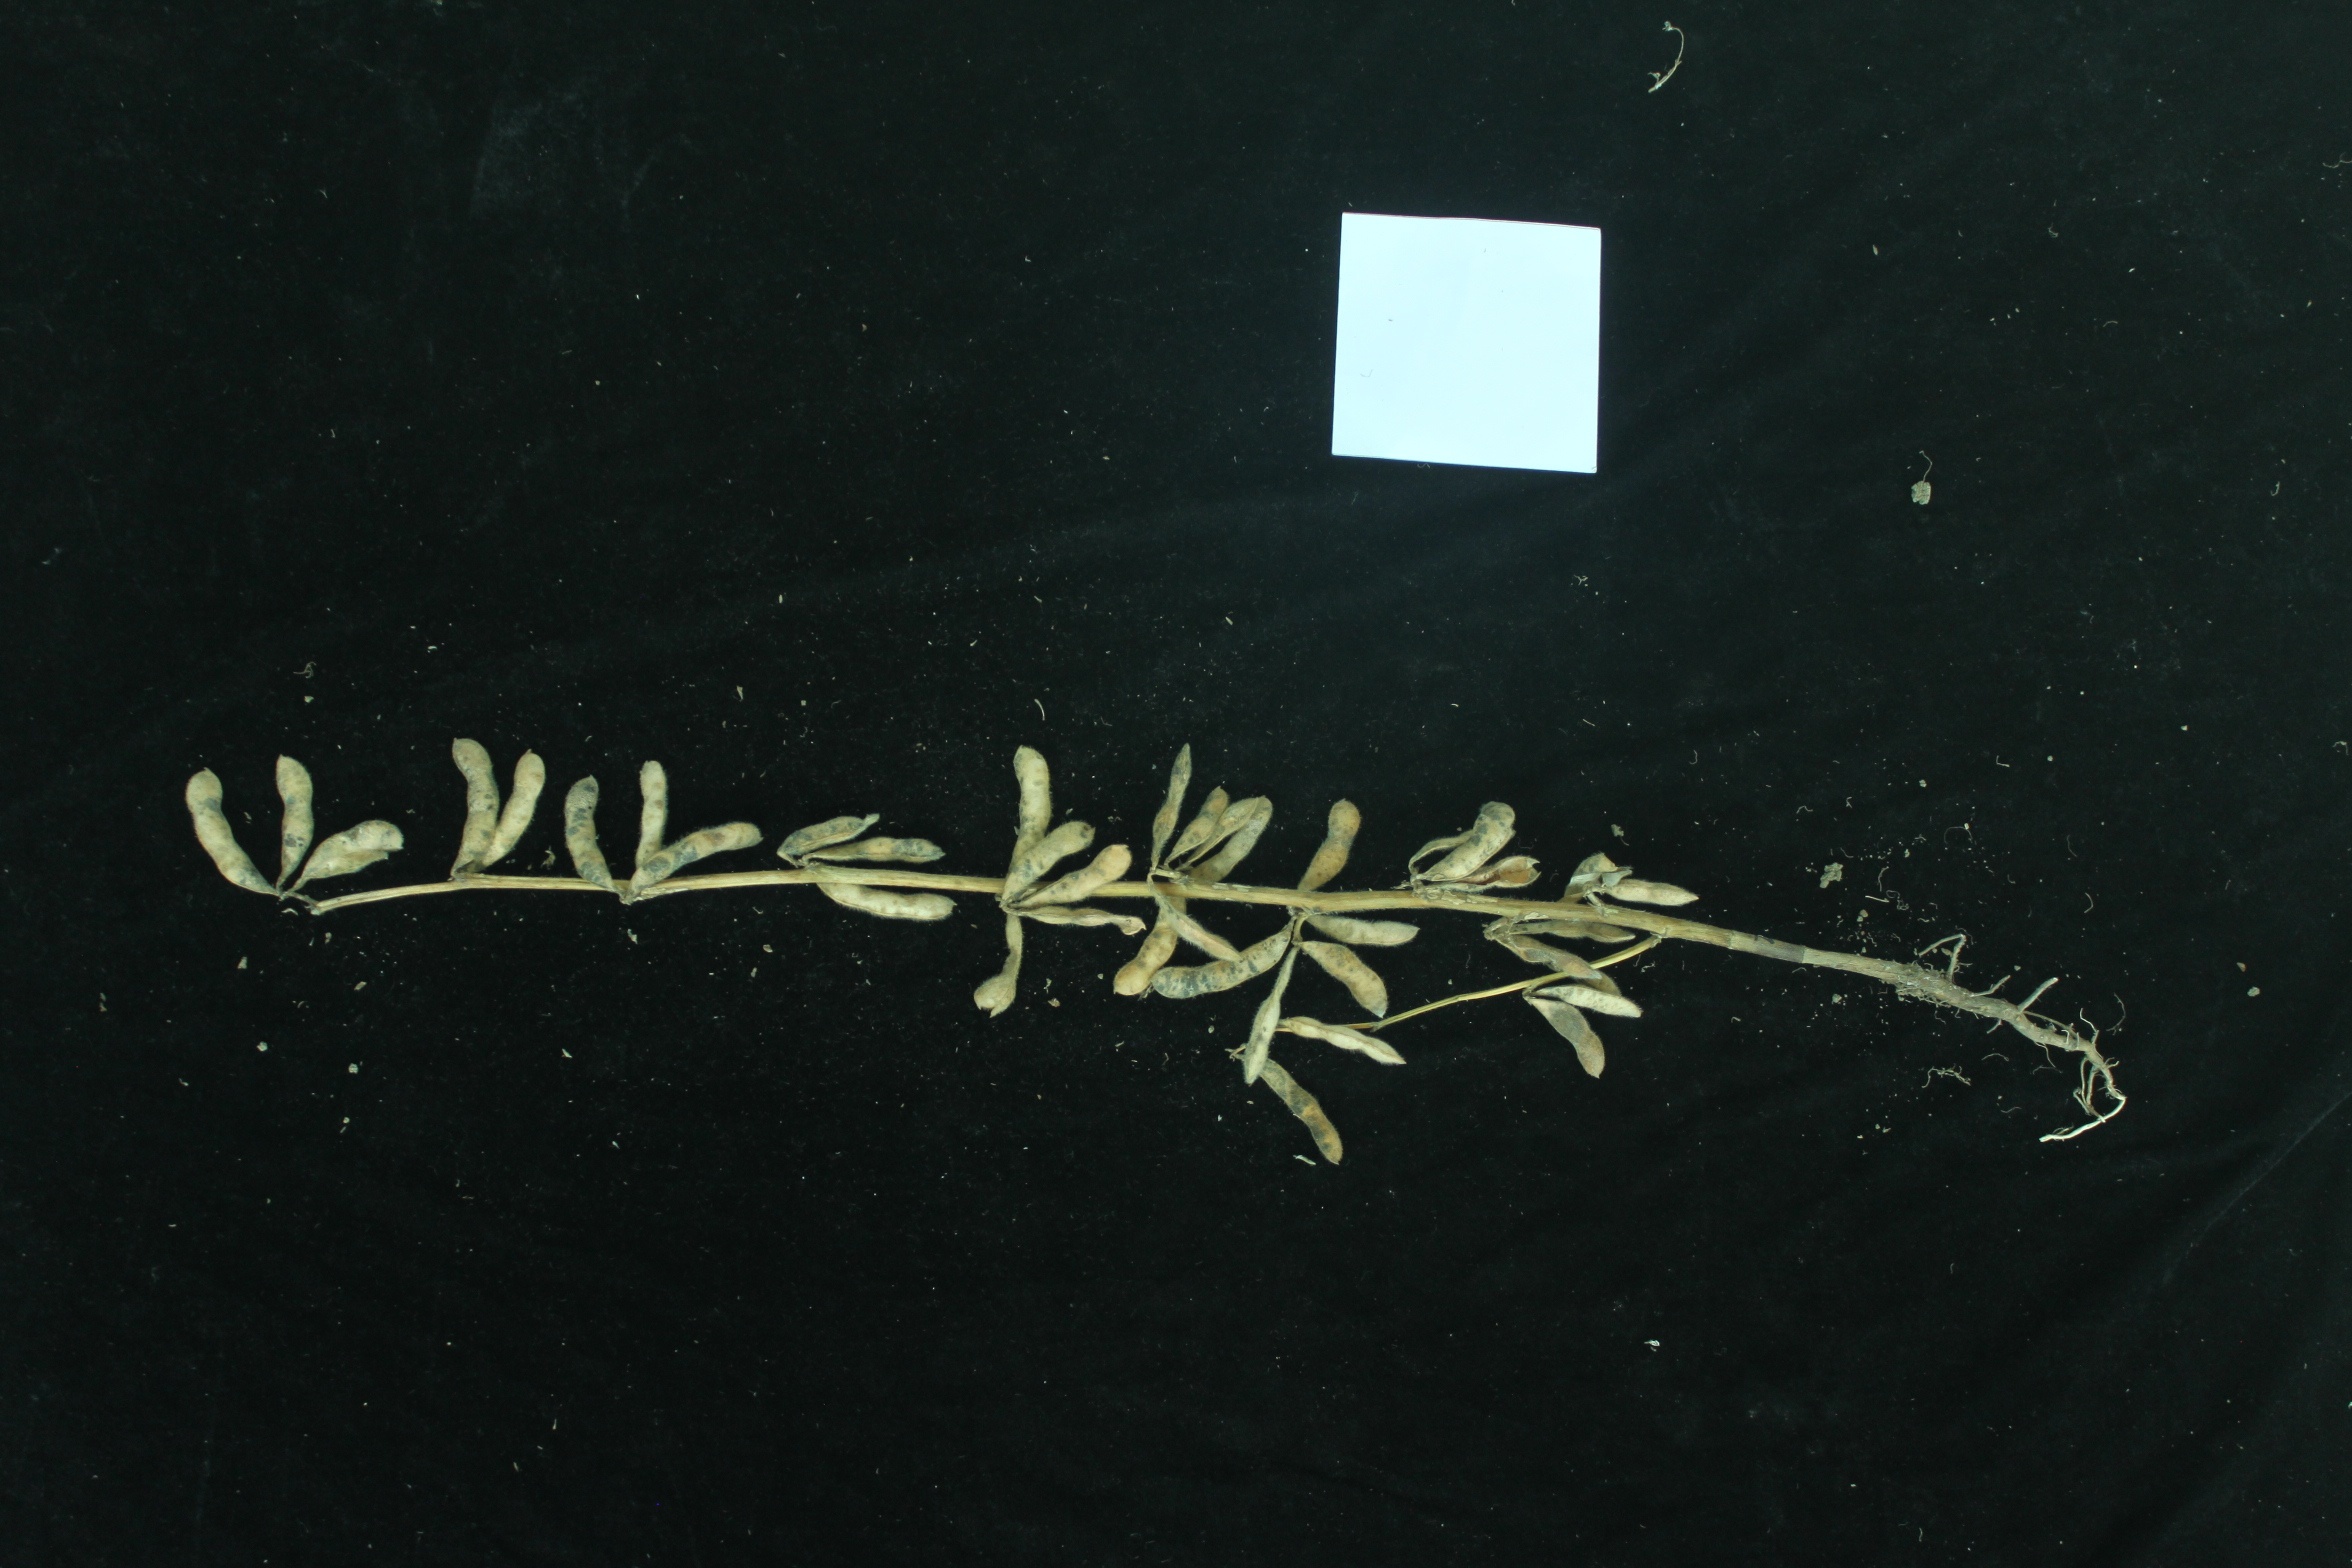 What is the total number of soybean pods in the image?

35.